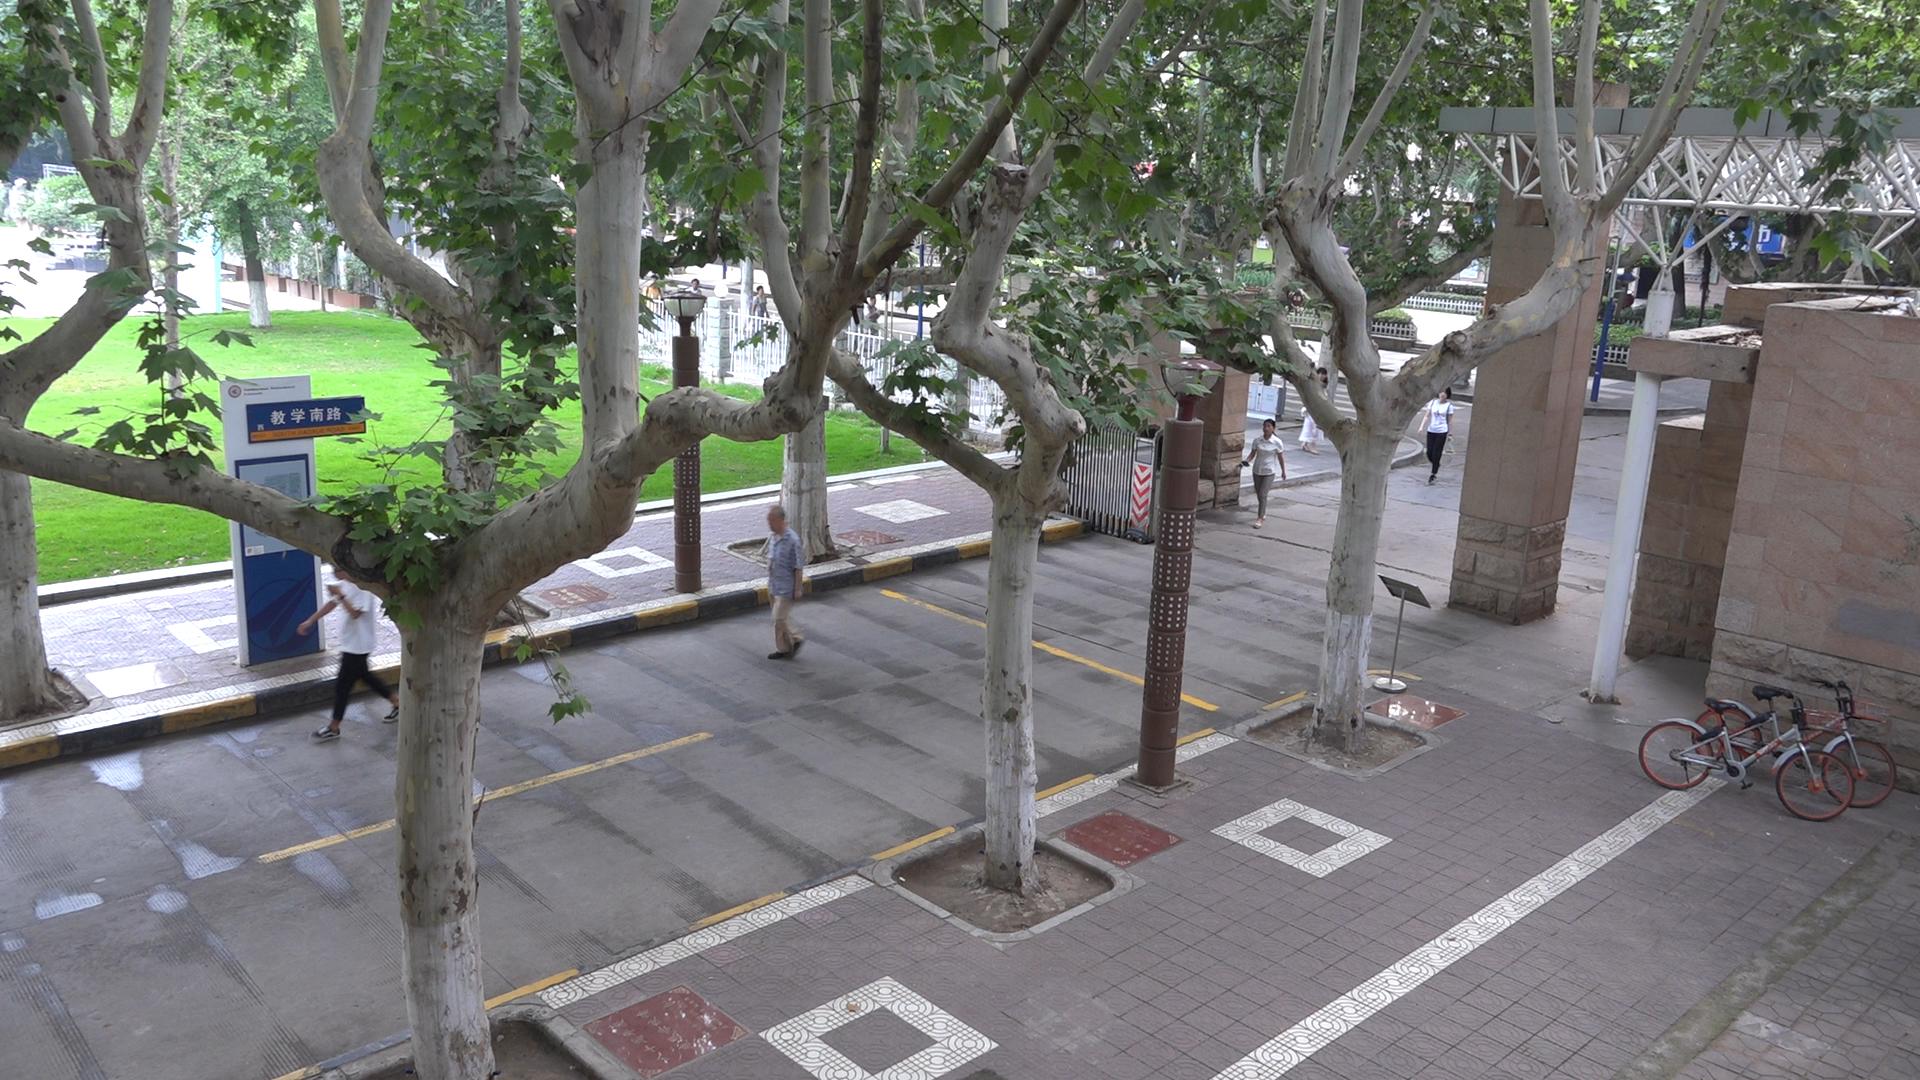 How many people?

5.